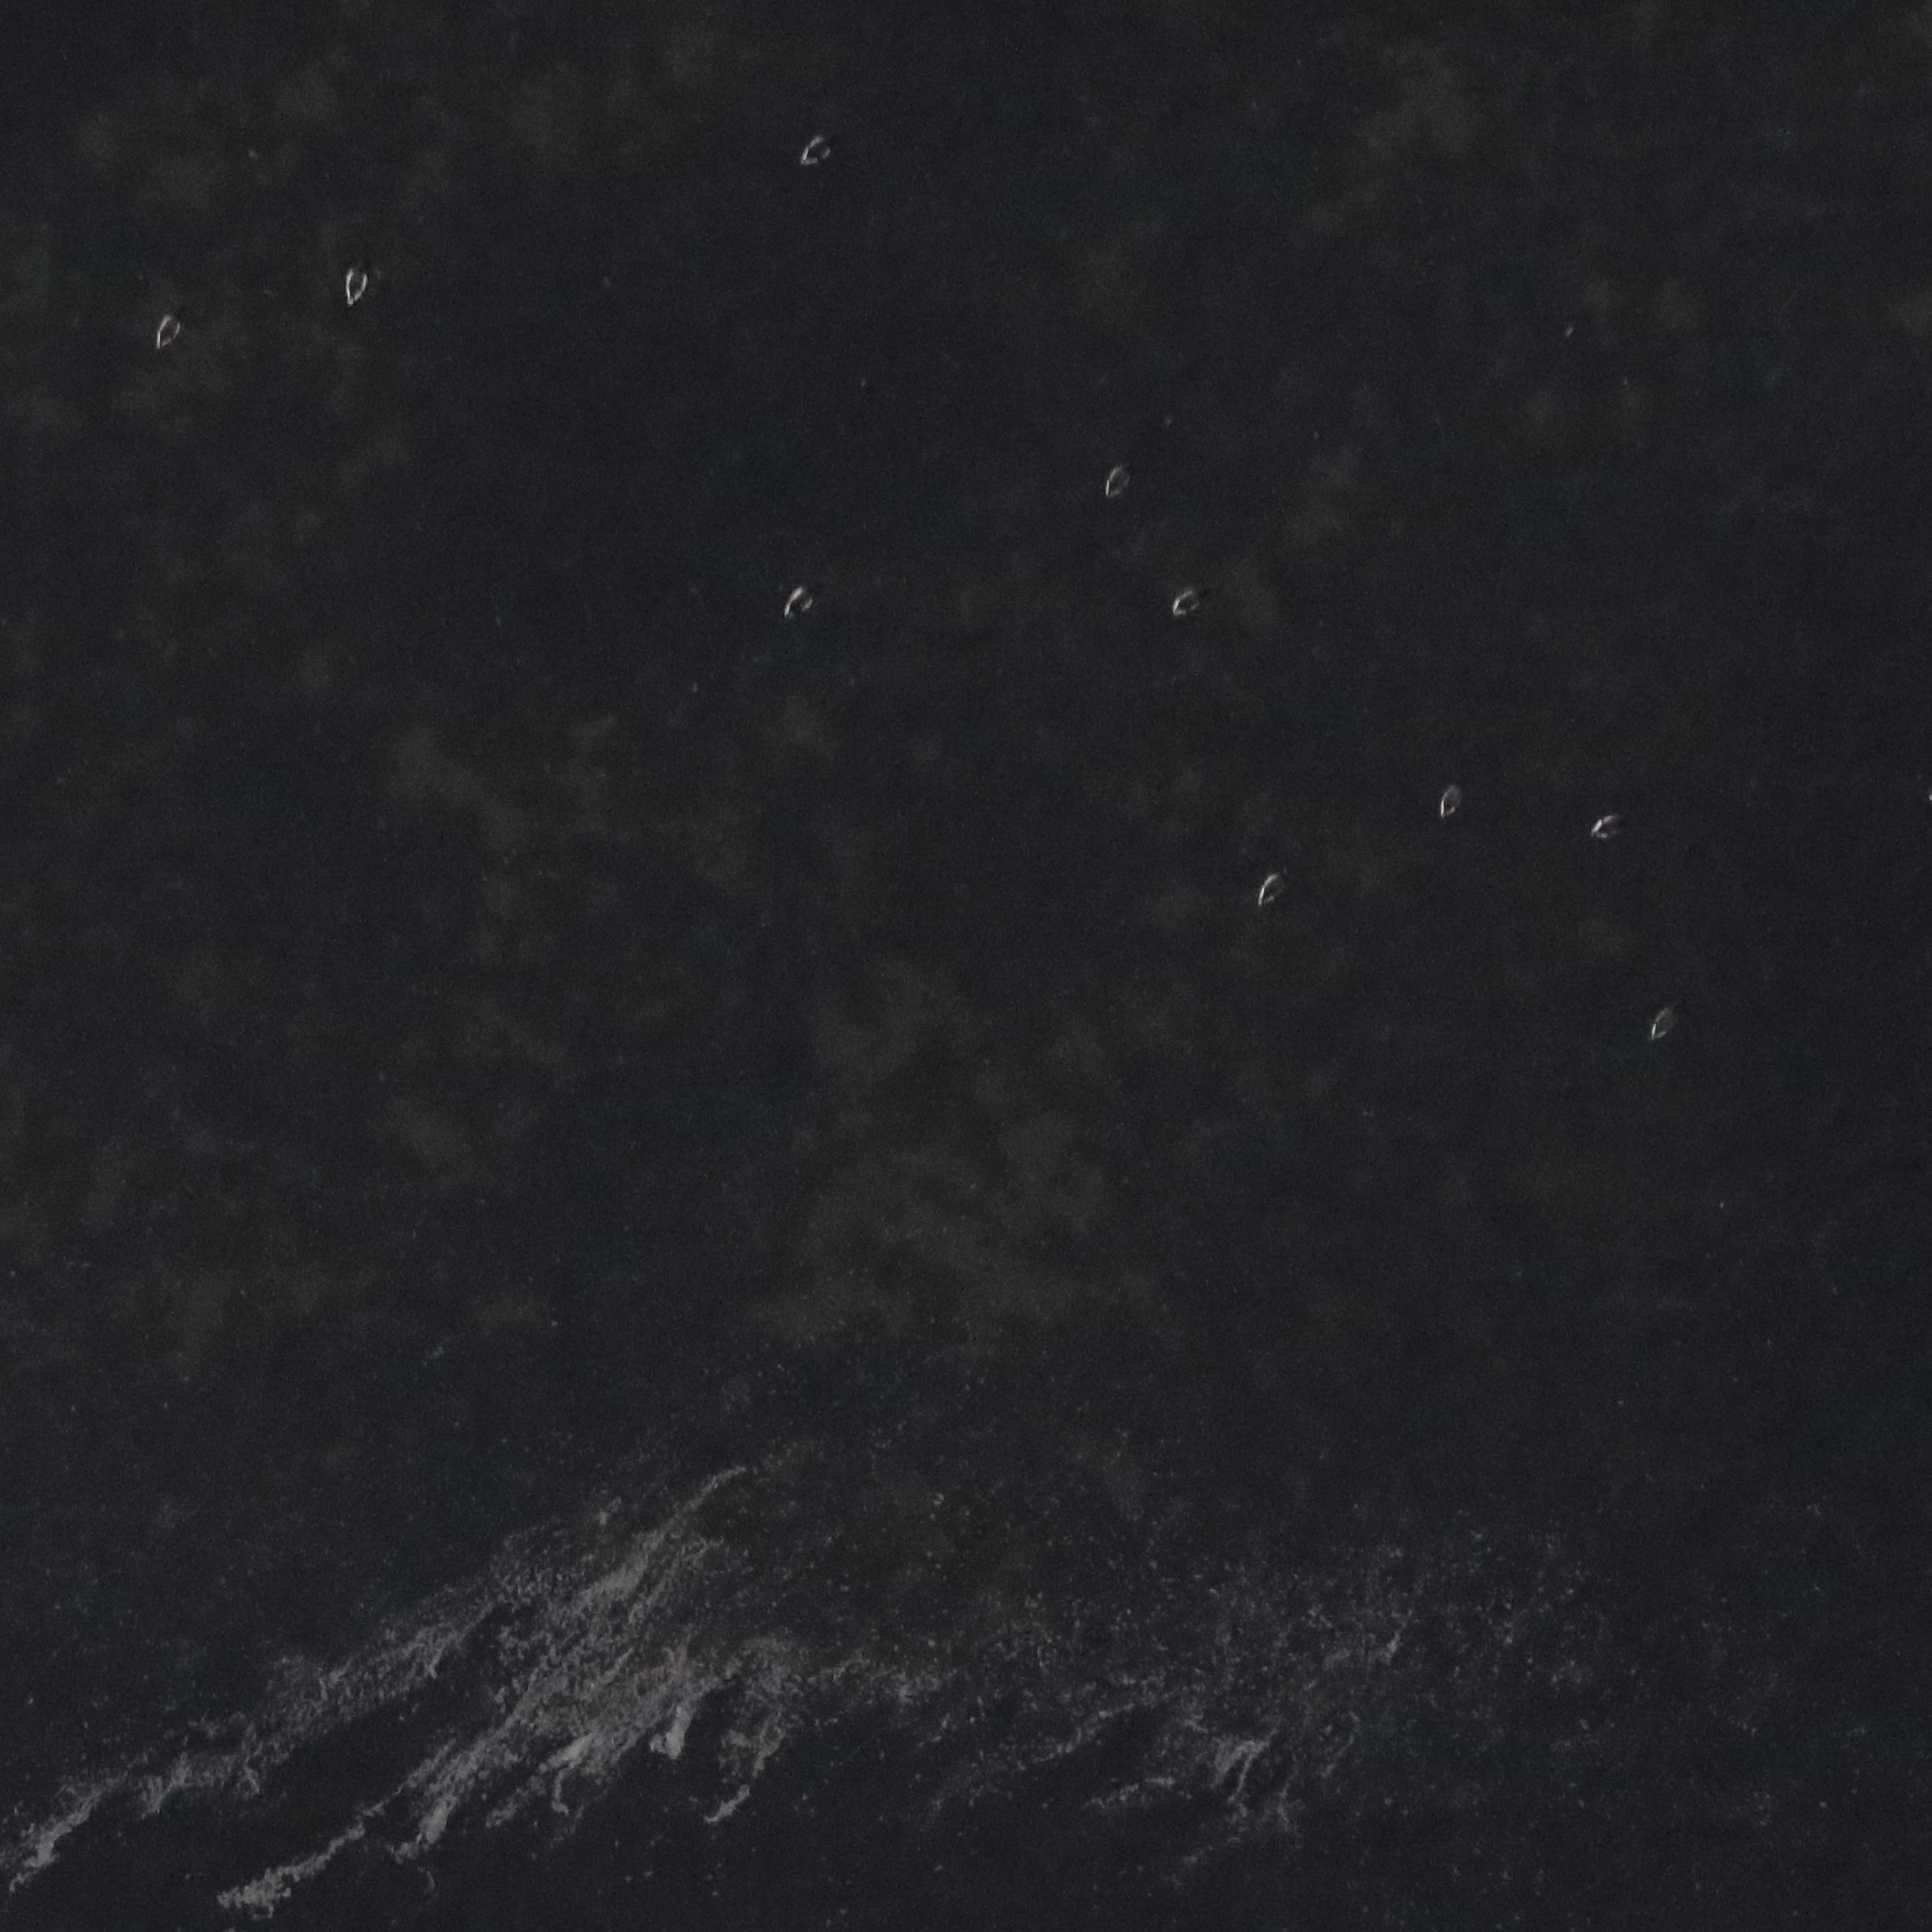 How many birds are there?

10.